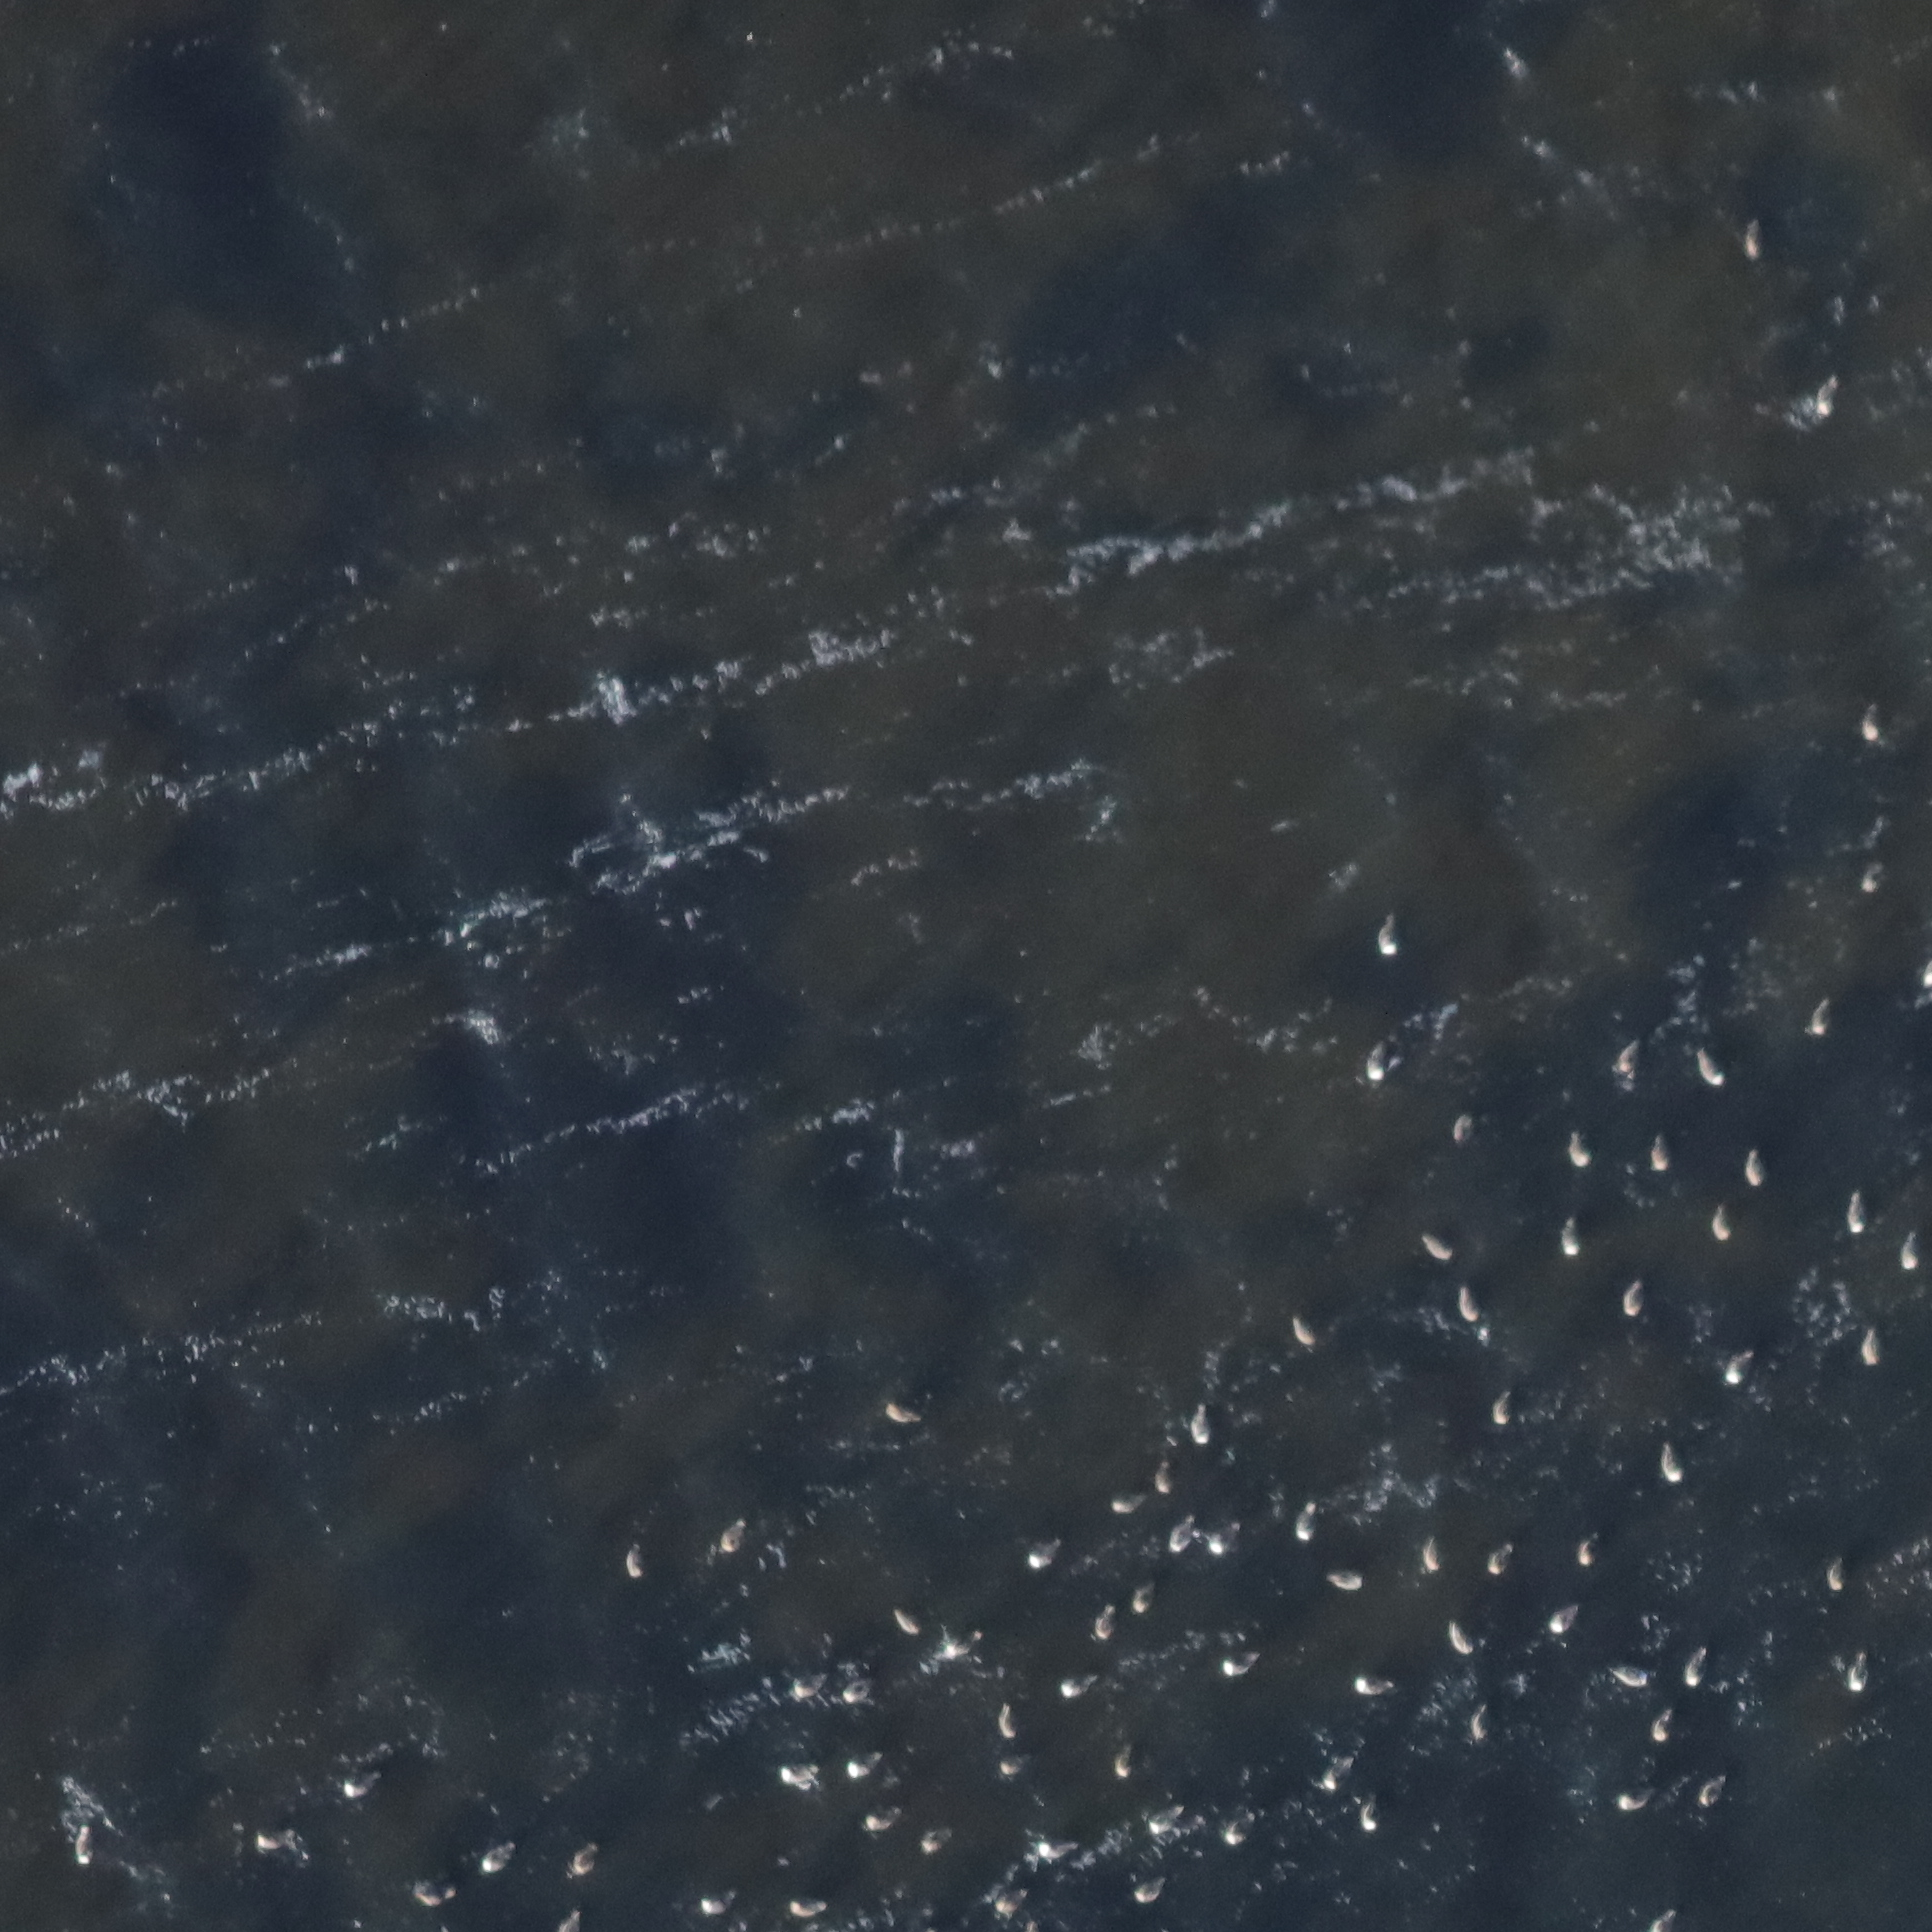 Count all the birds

81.